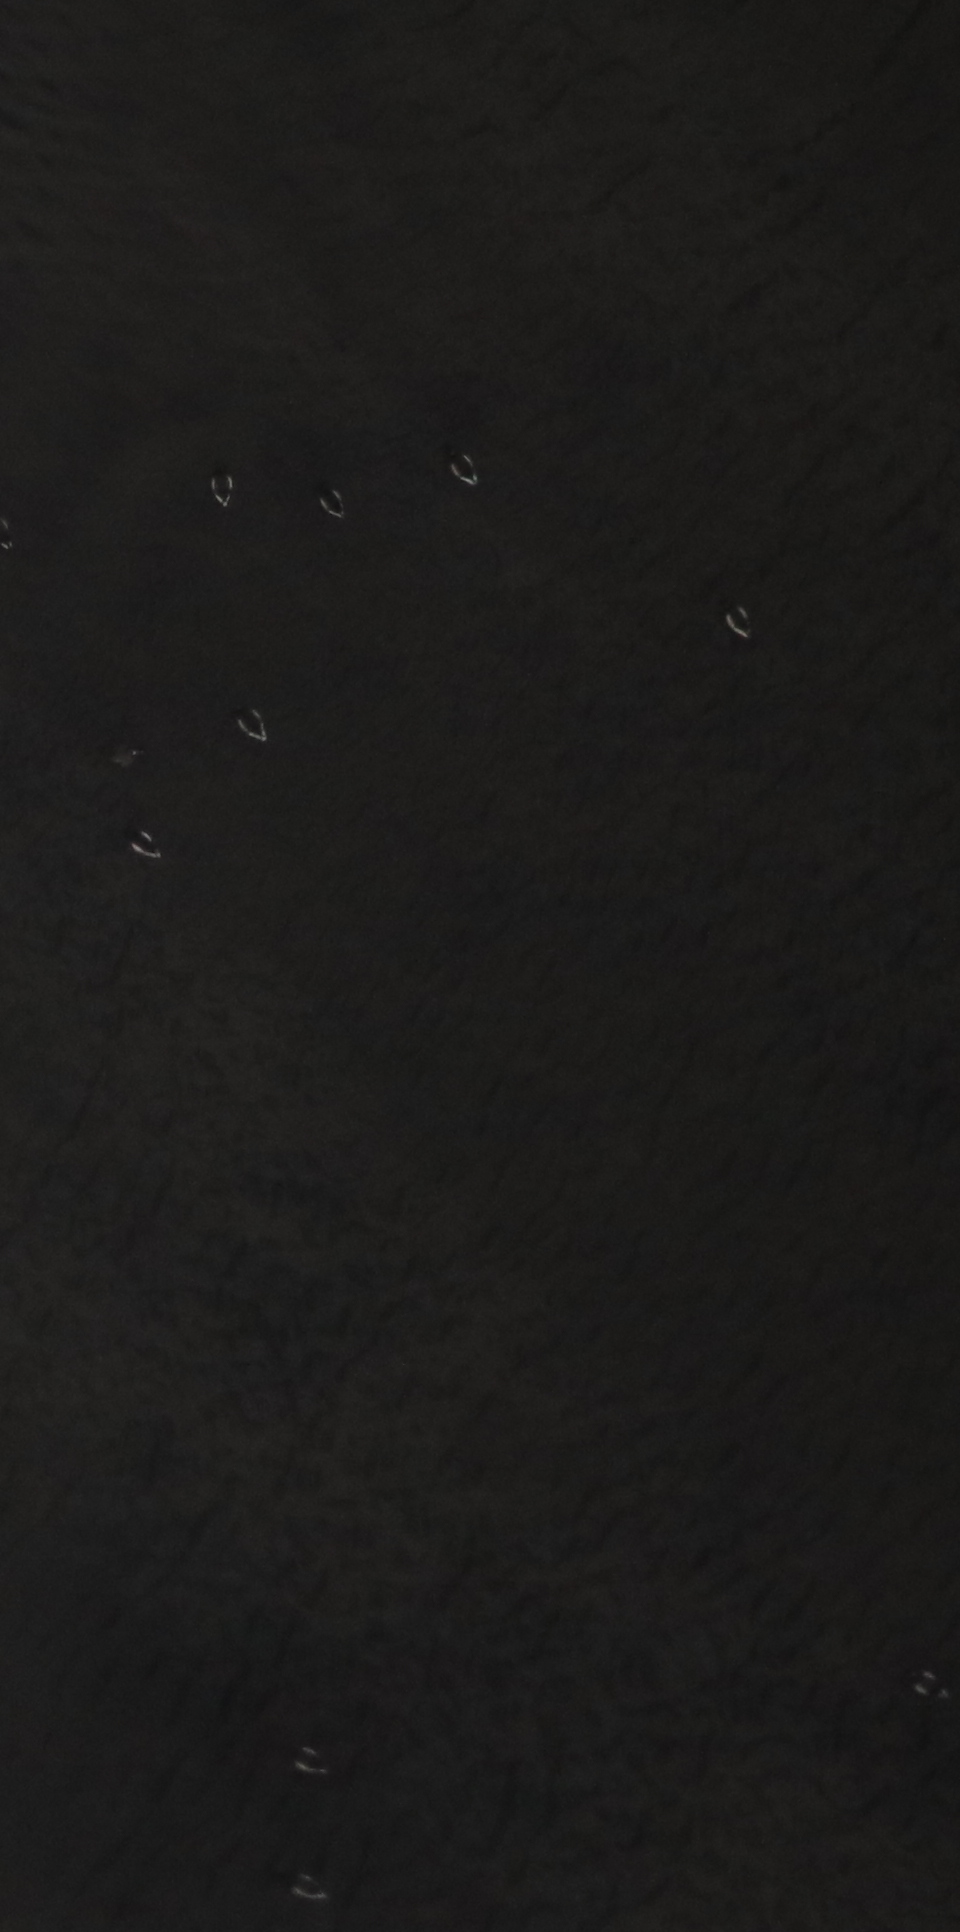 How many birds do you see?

10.